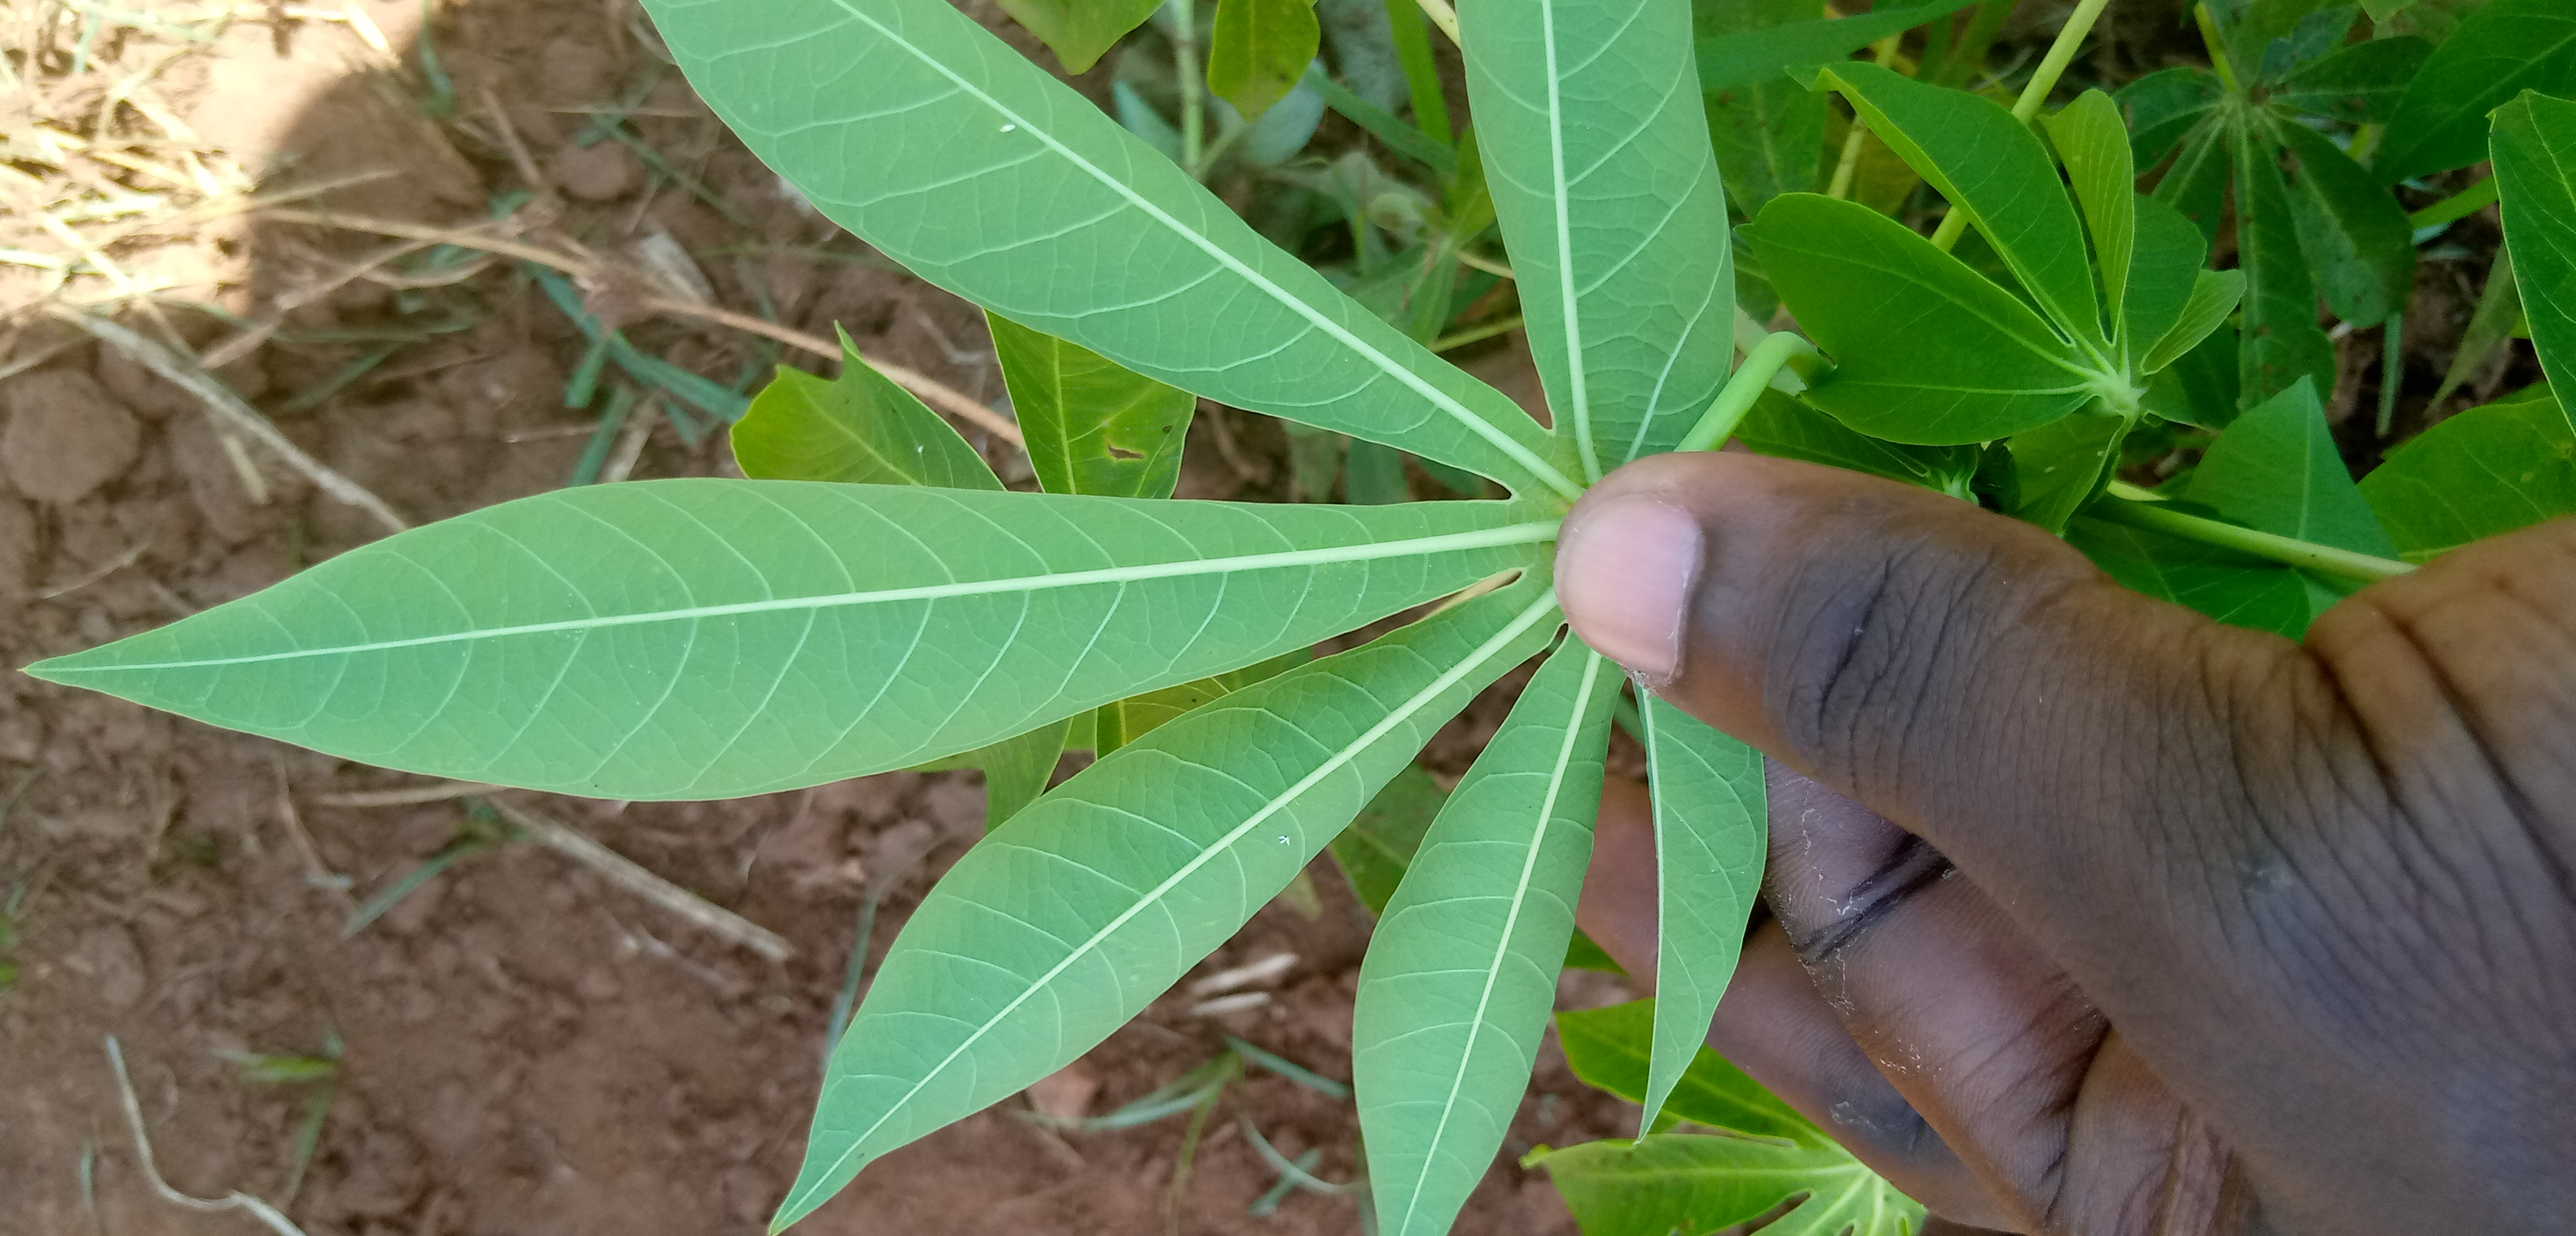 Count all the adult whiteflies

3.